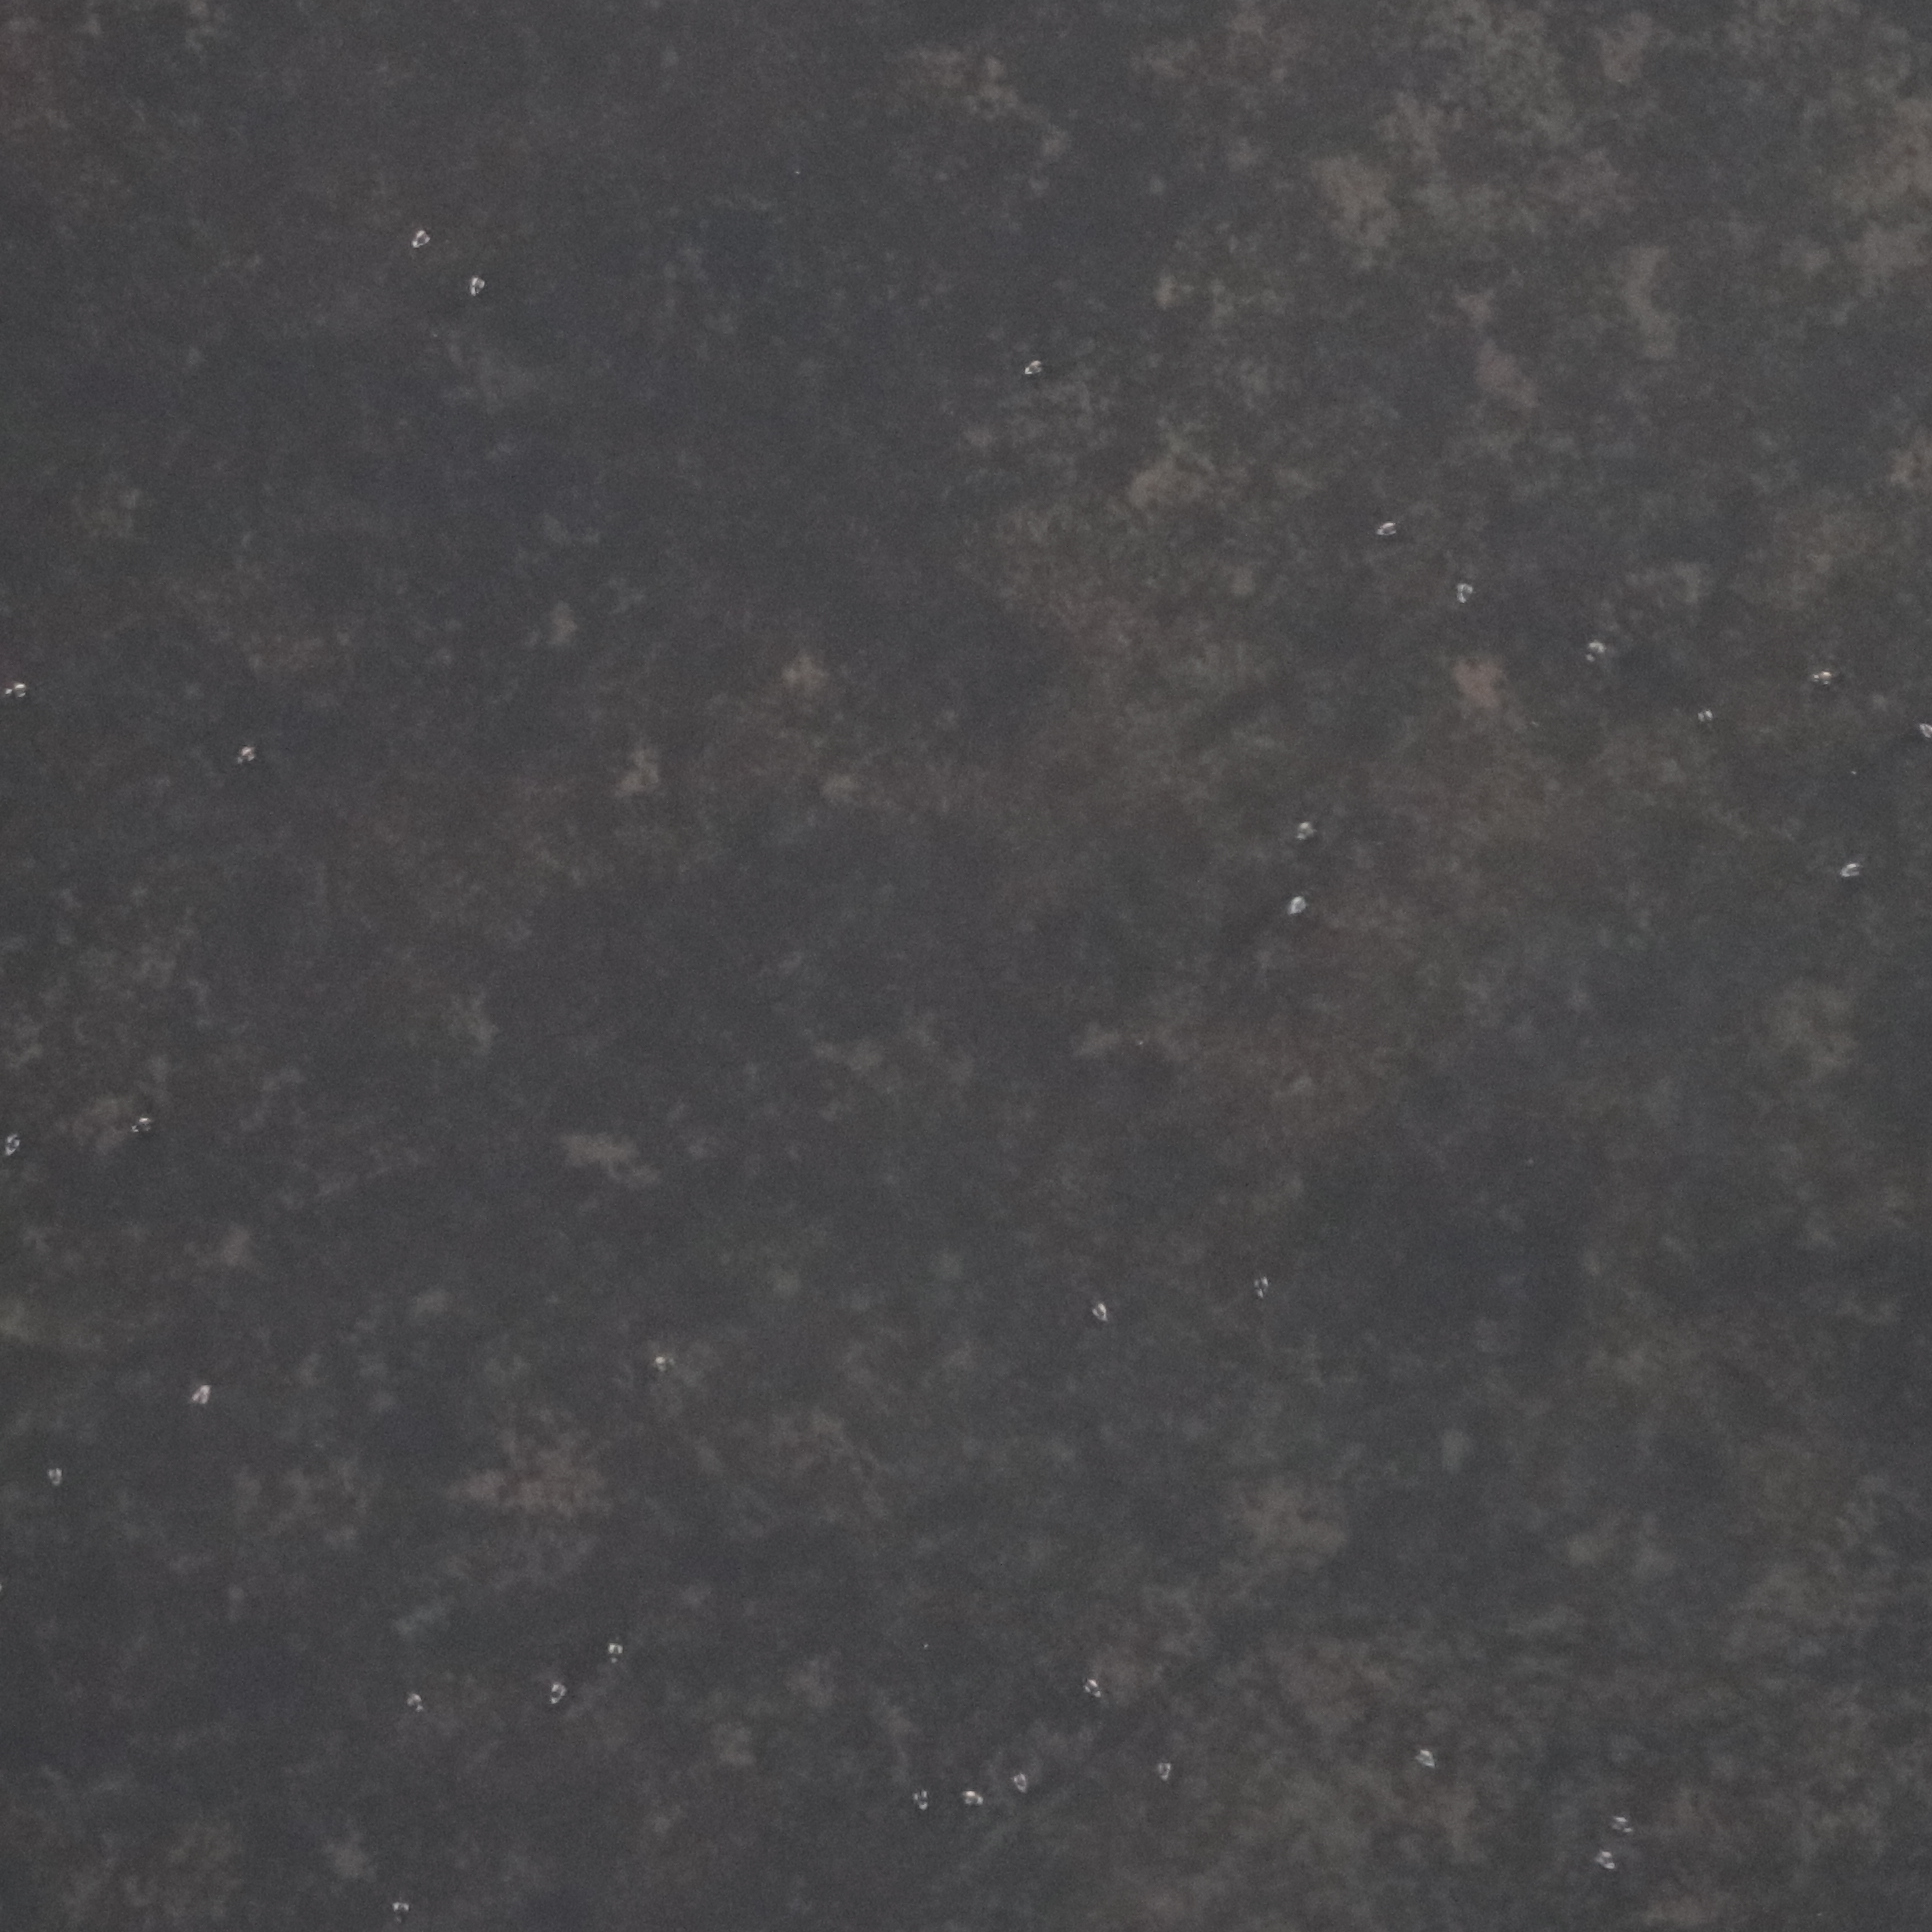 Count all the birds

33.